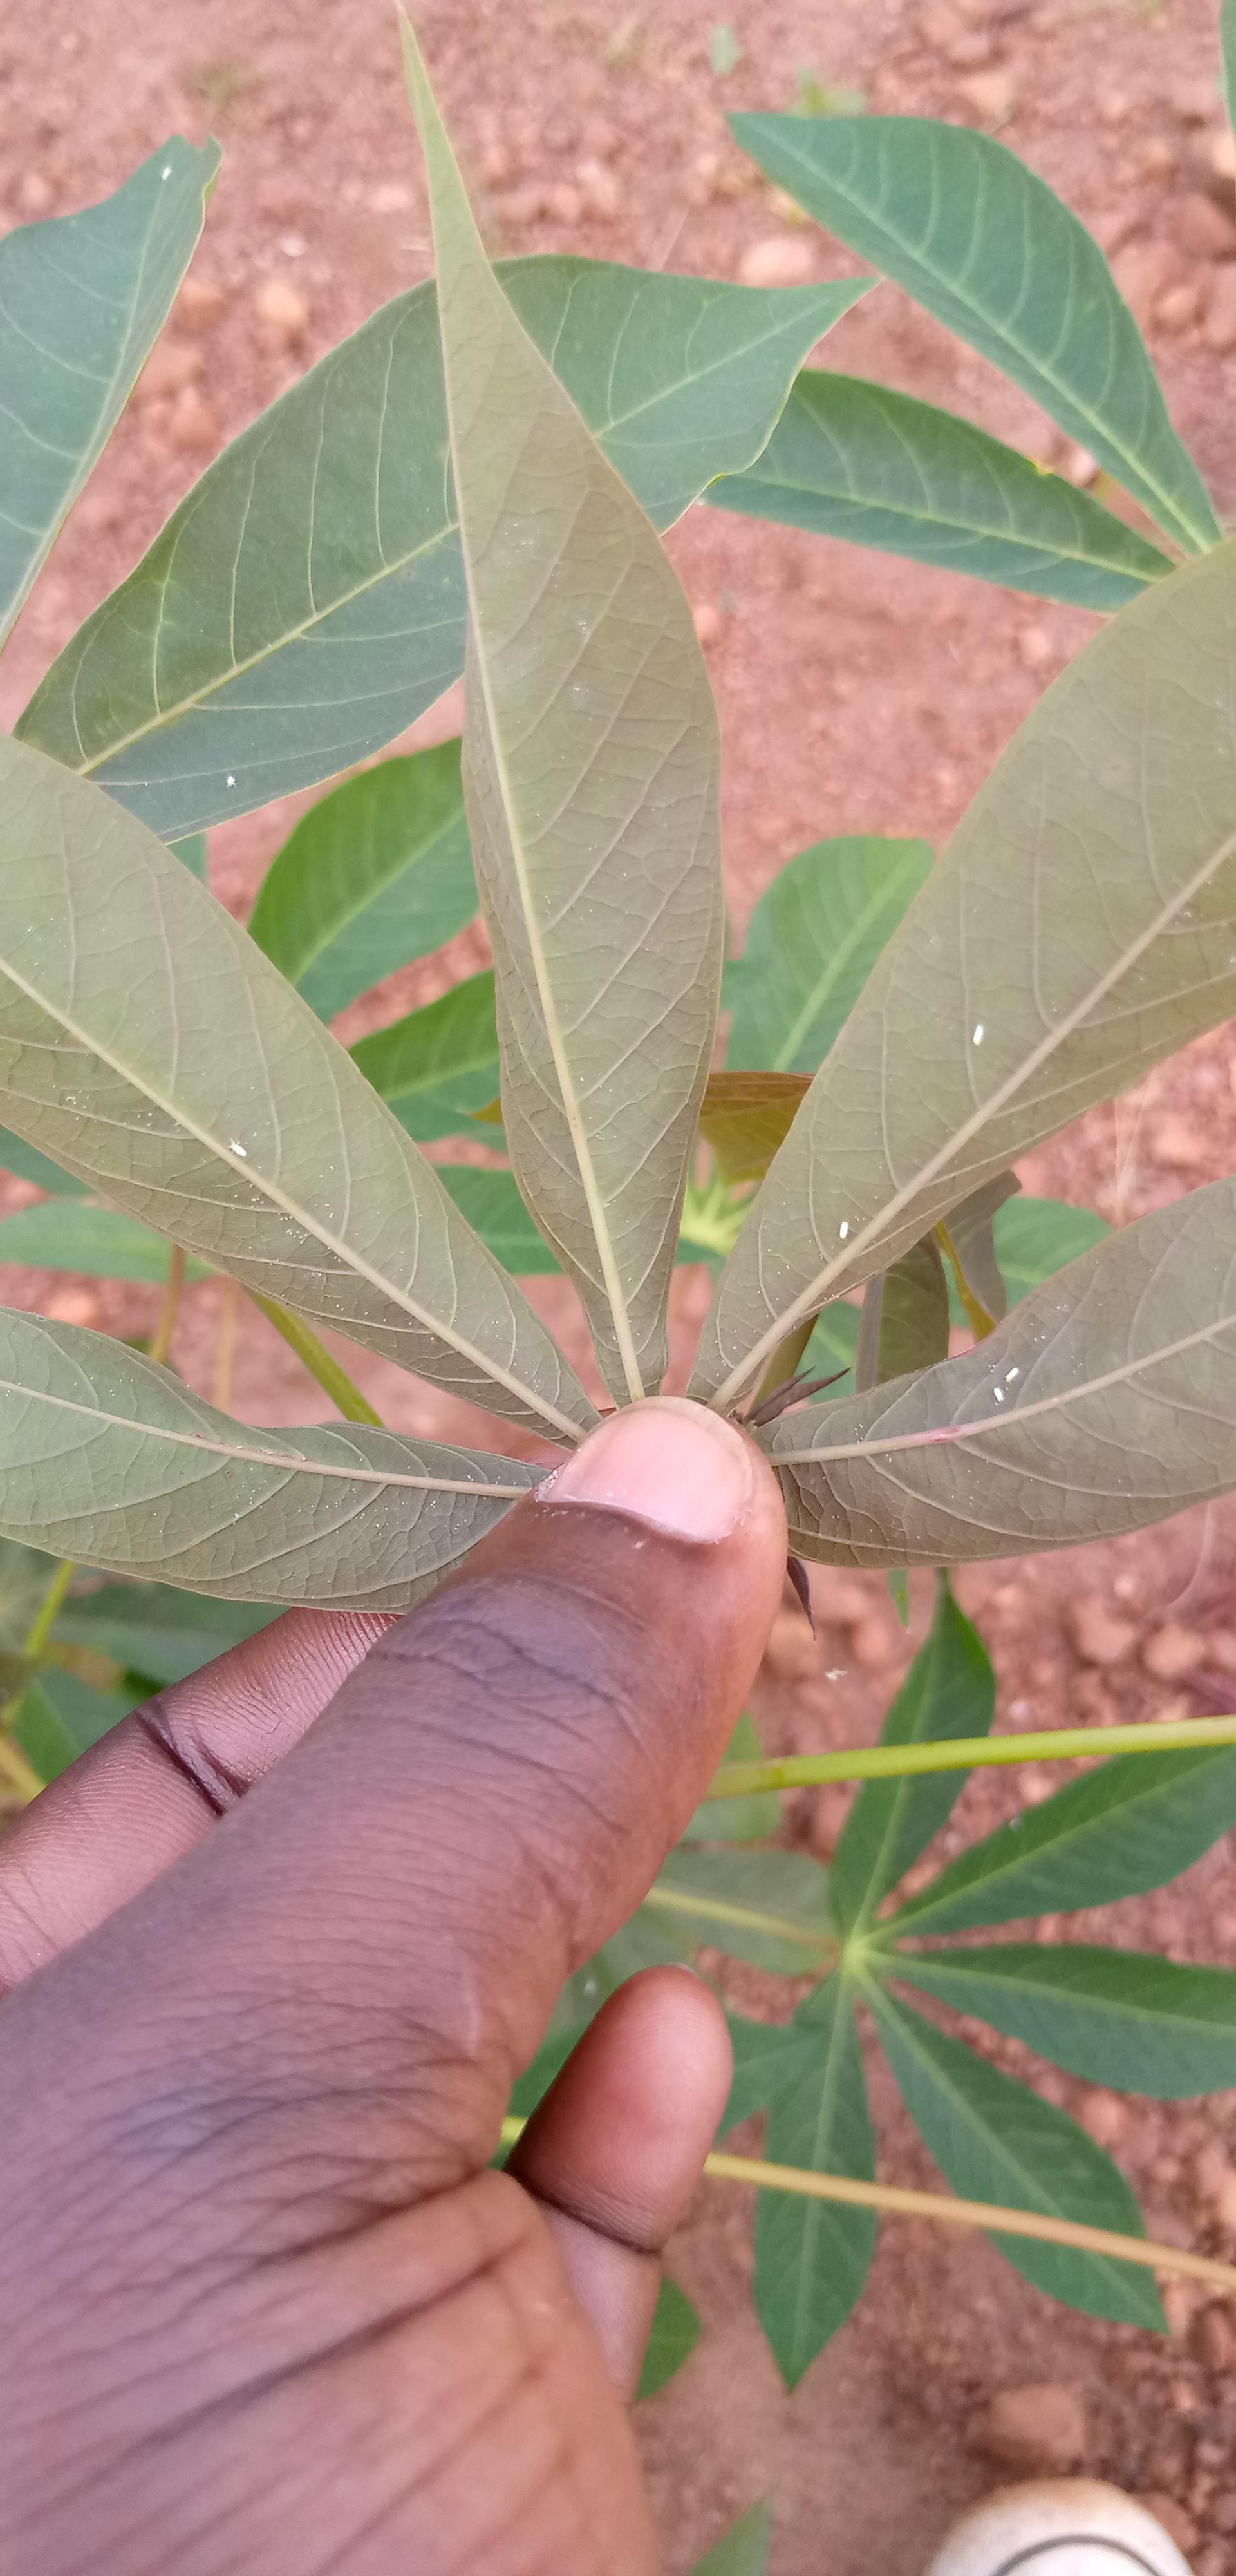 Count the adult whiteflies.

6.